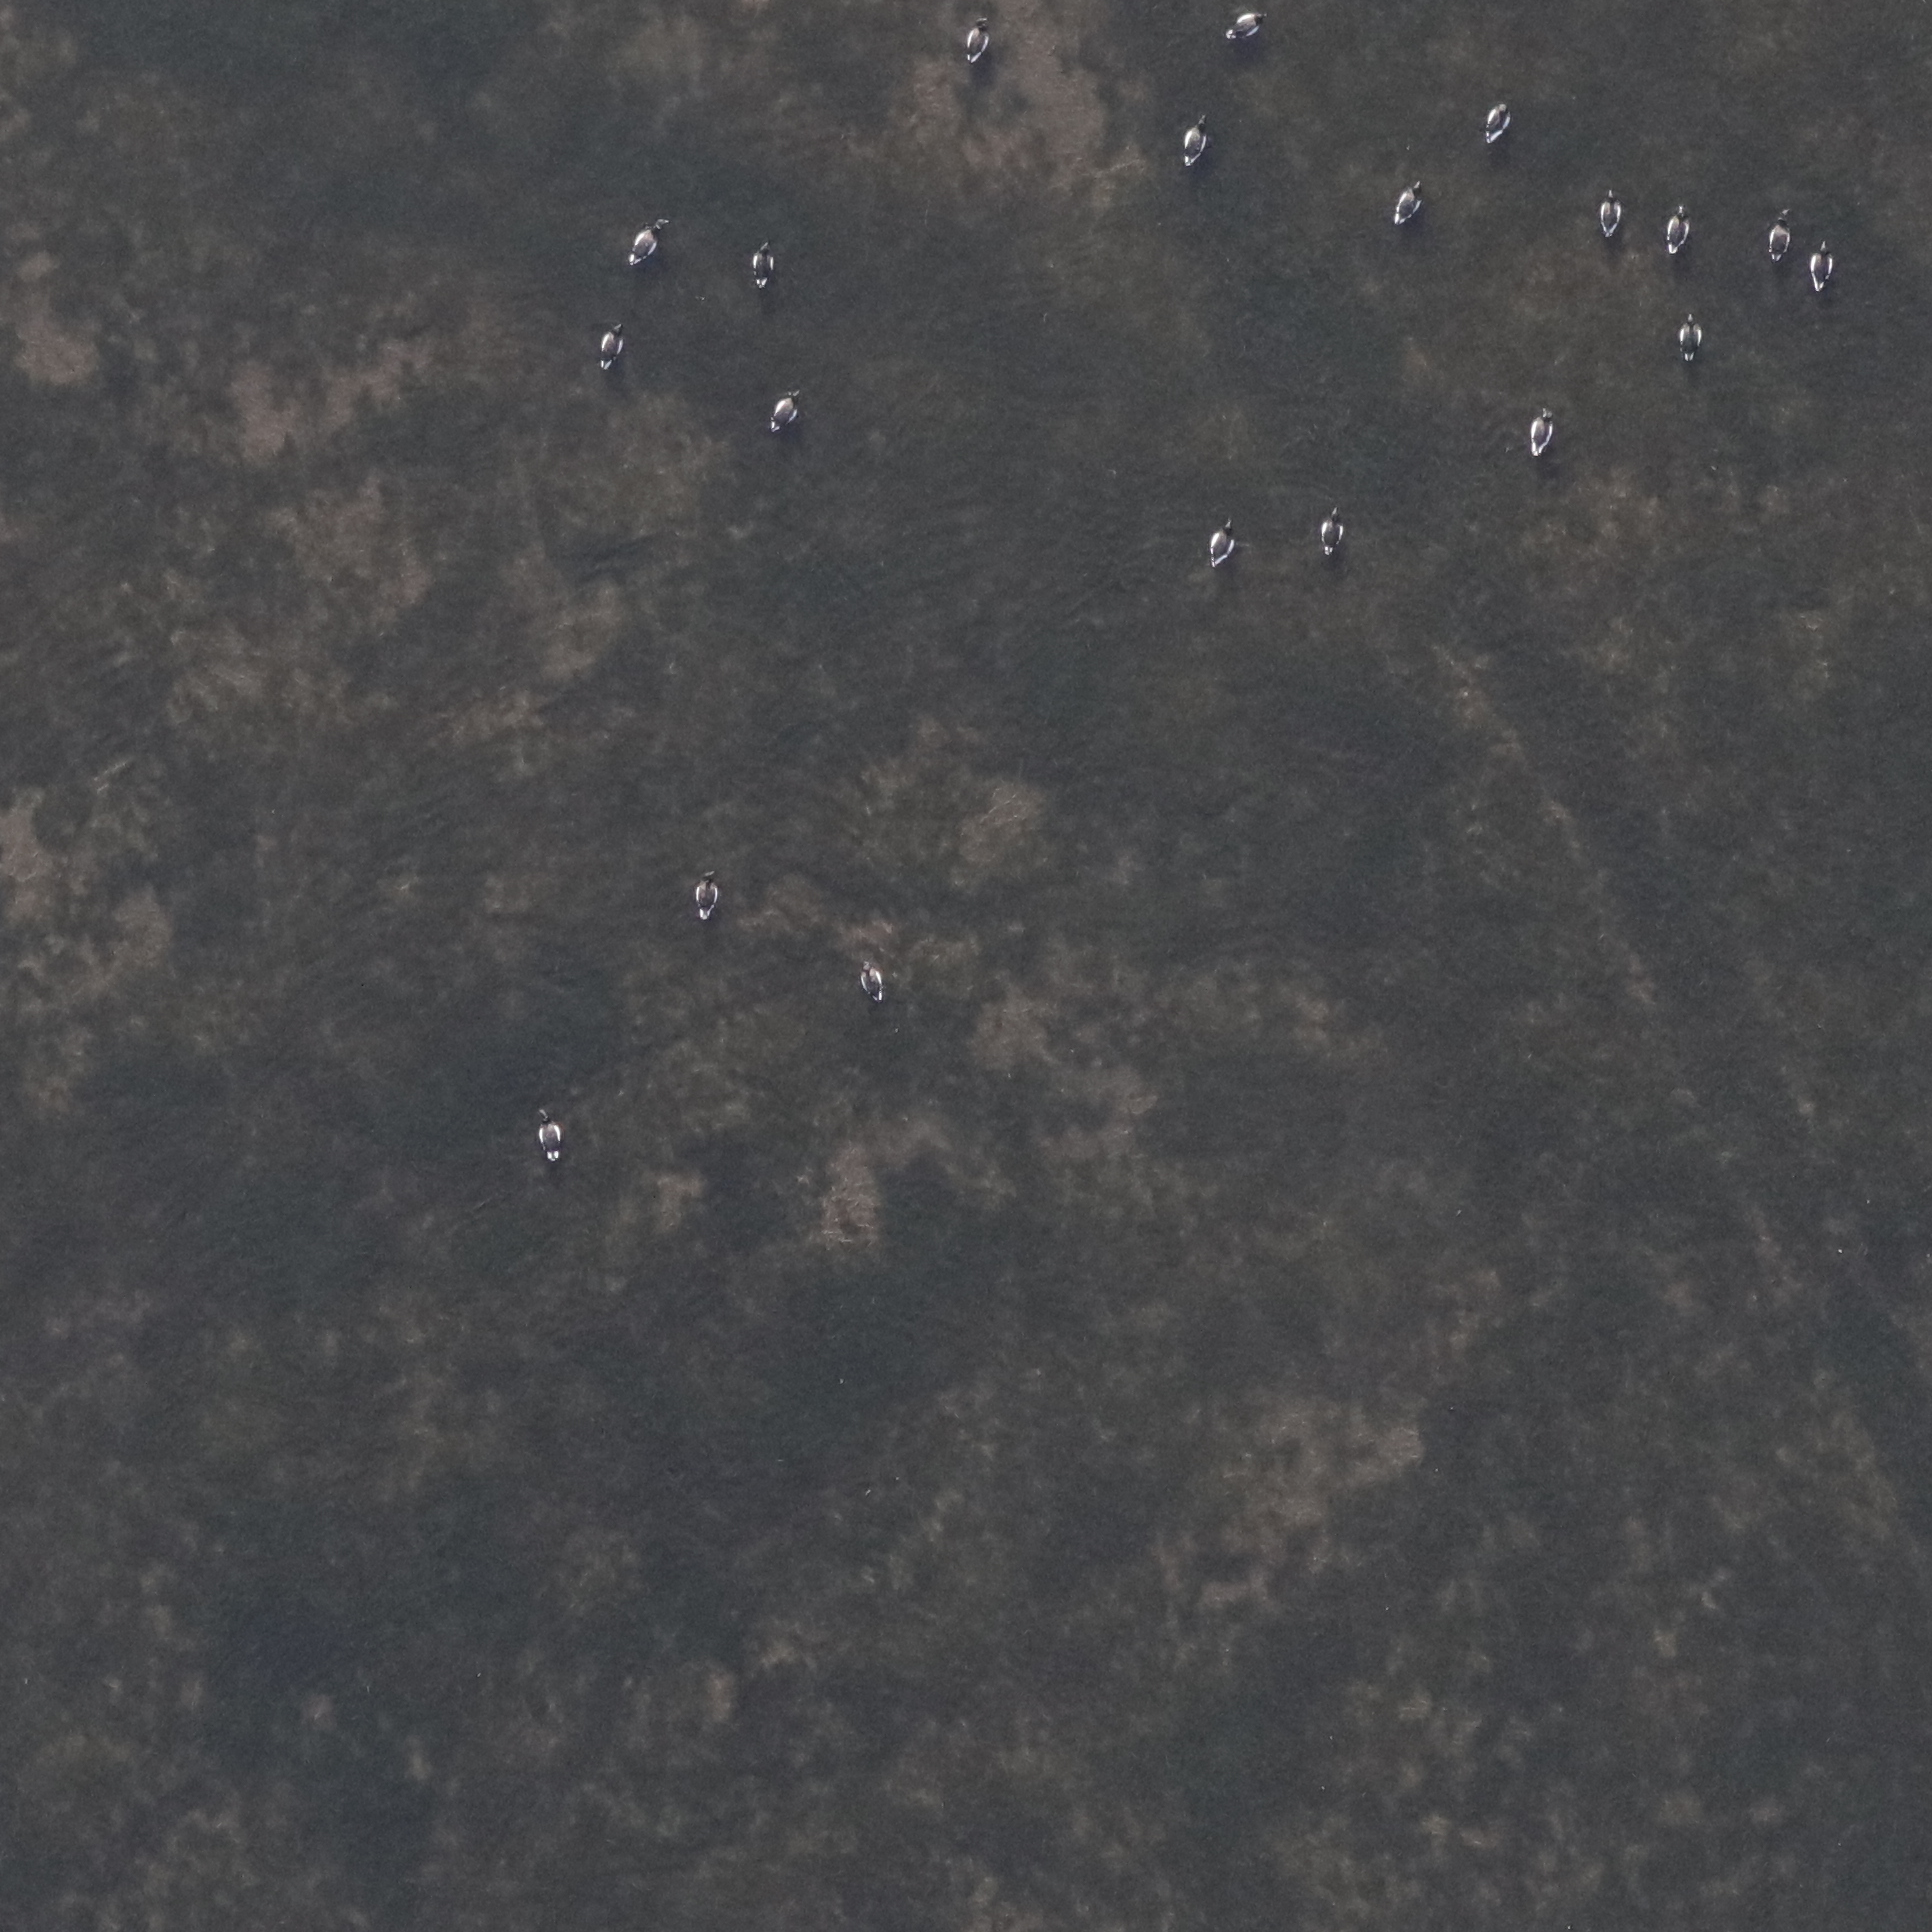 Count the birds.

20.